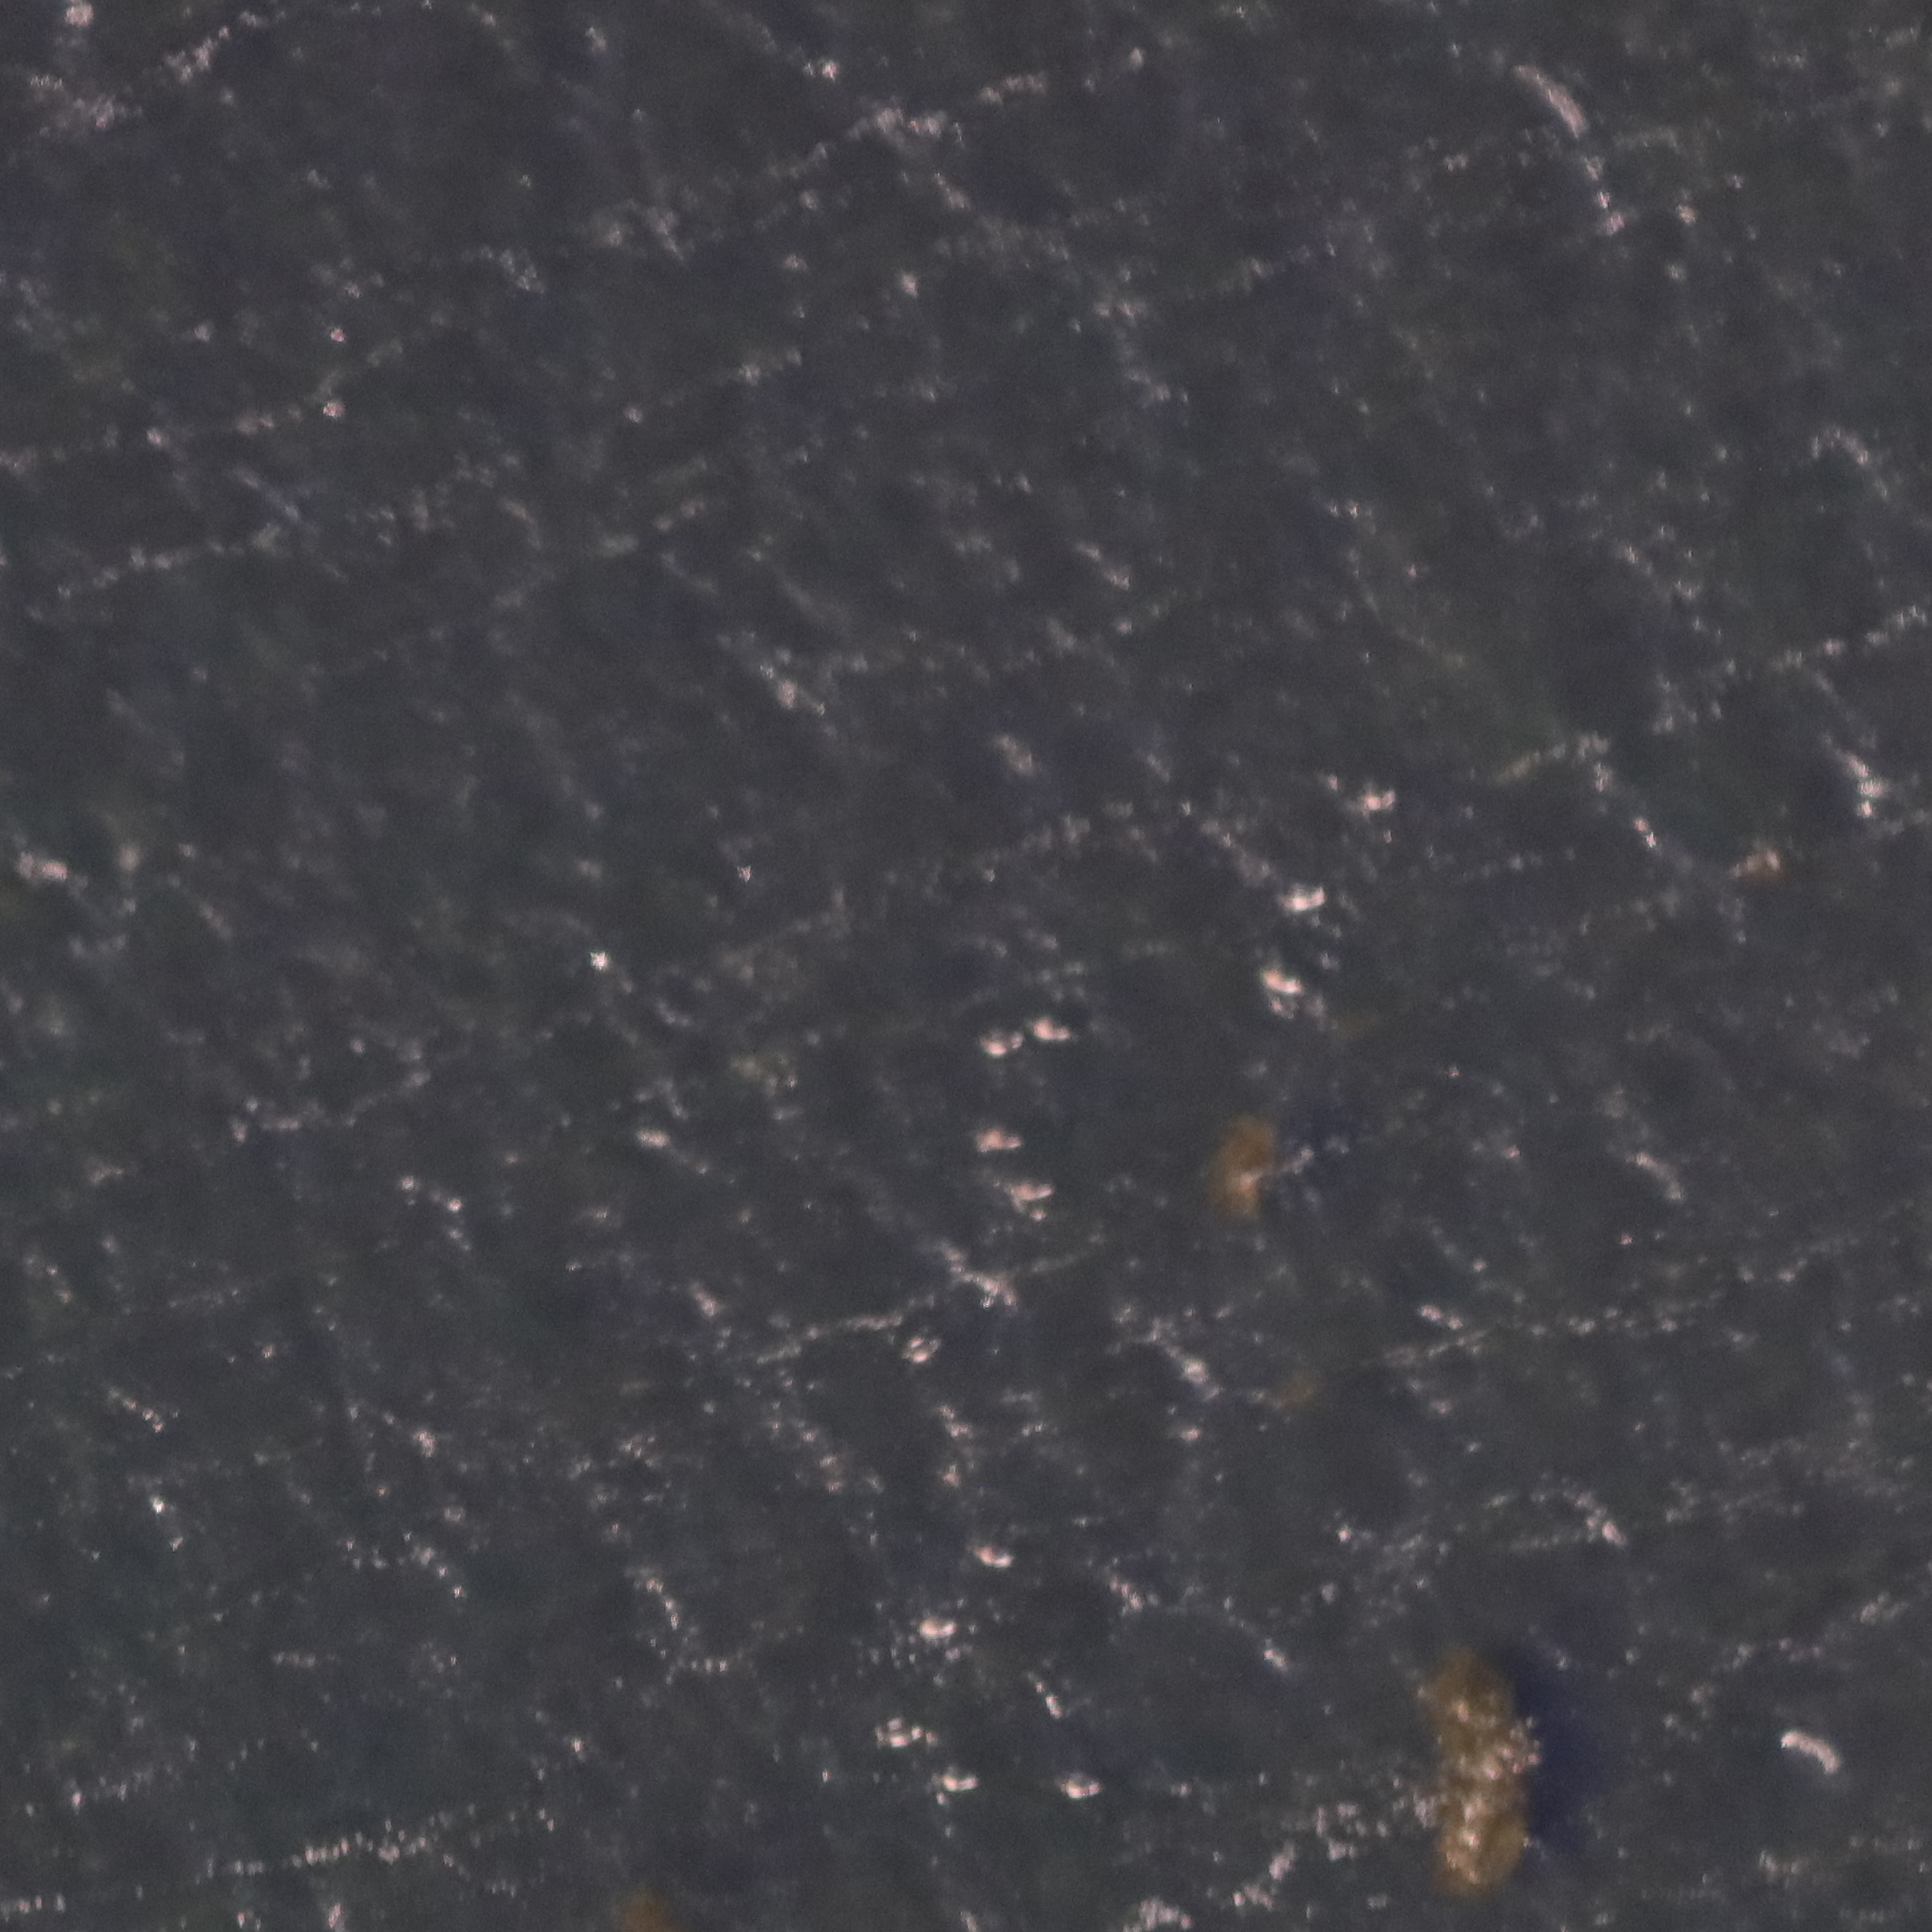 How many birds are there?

13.